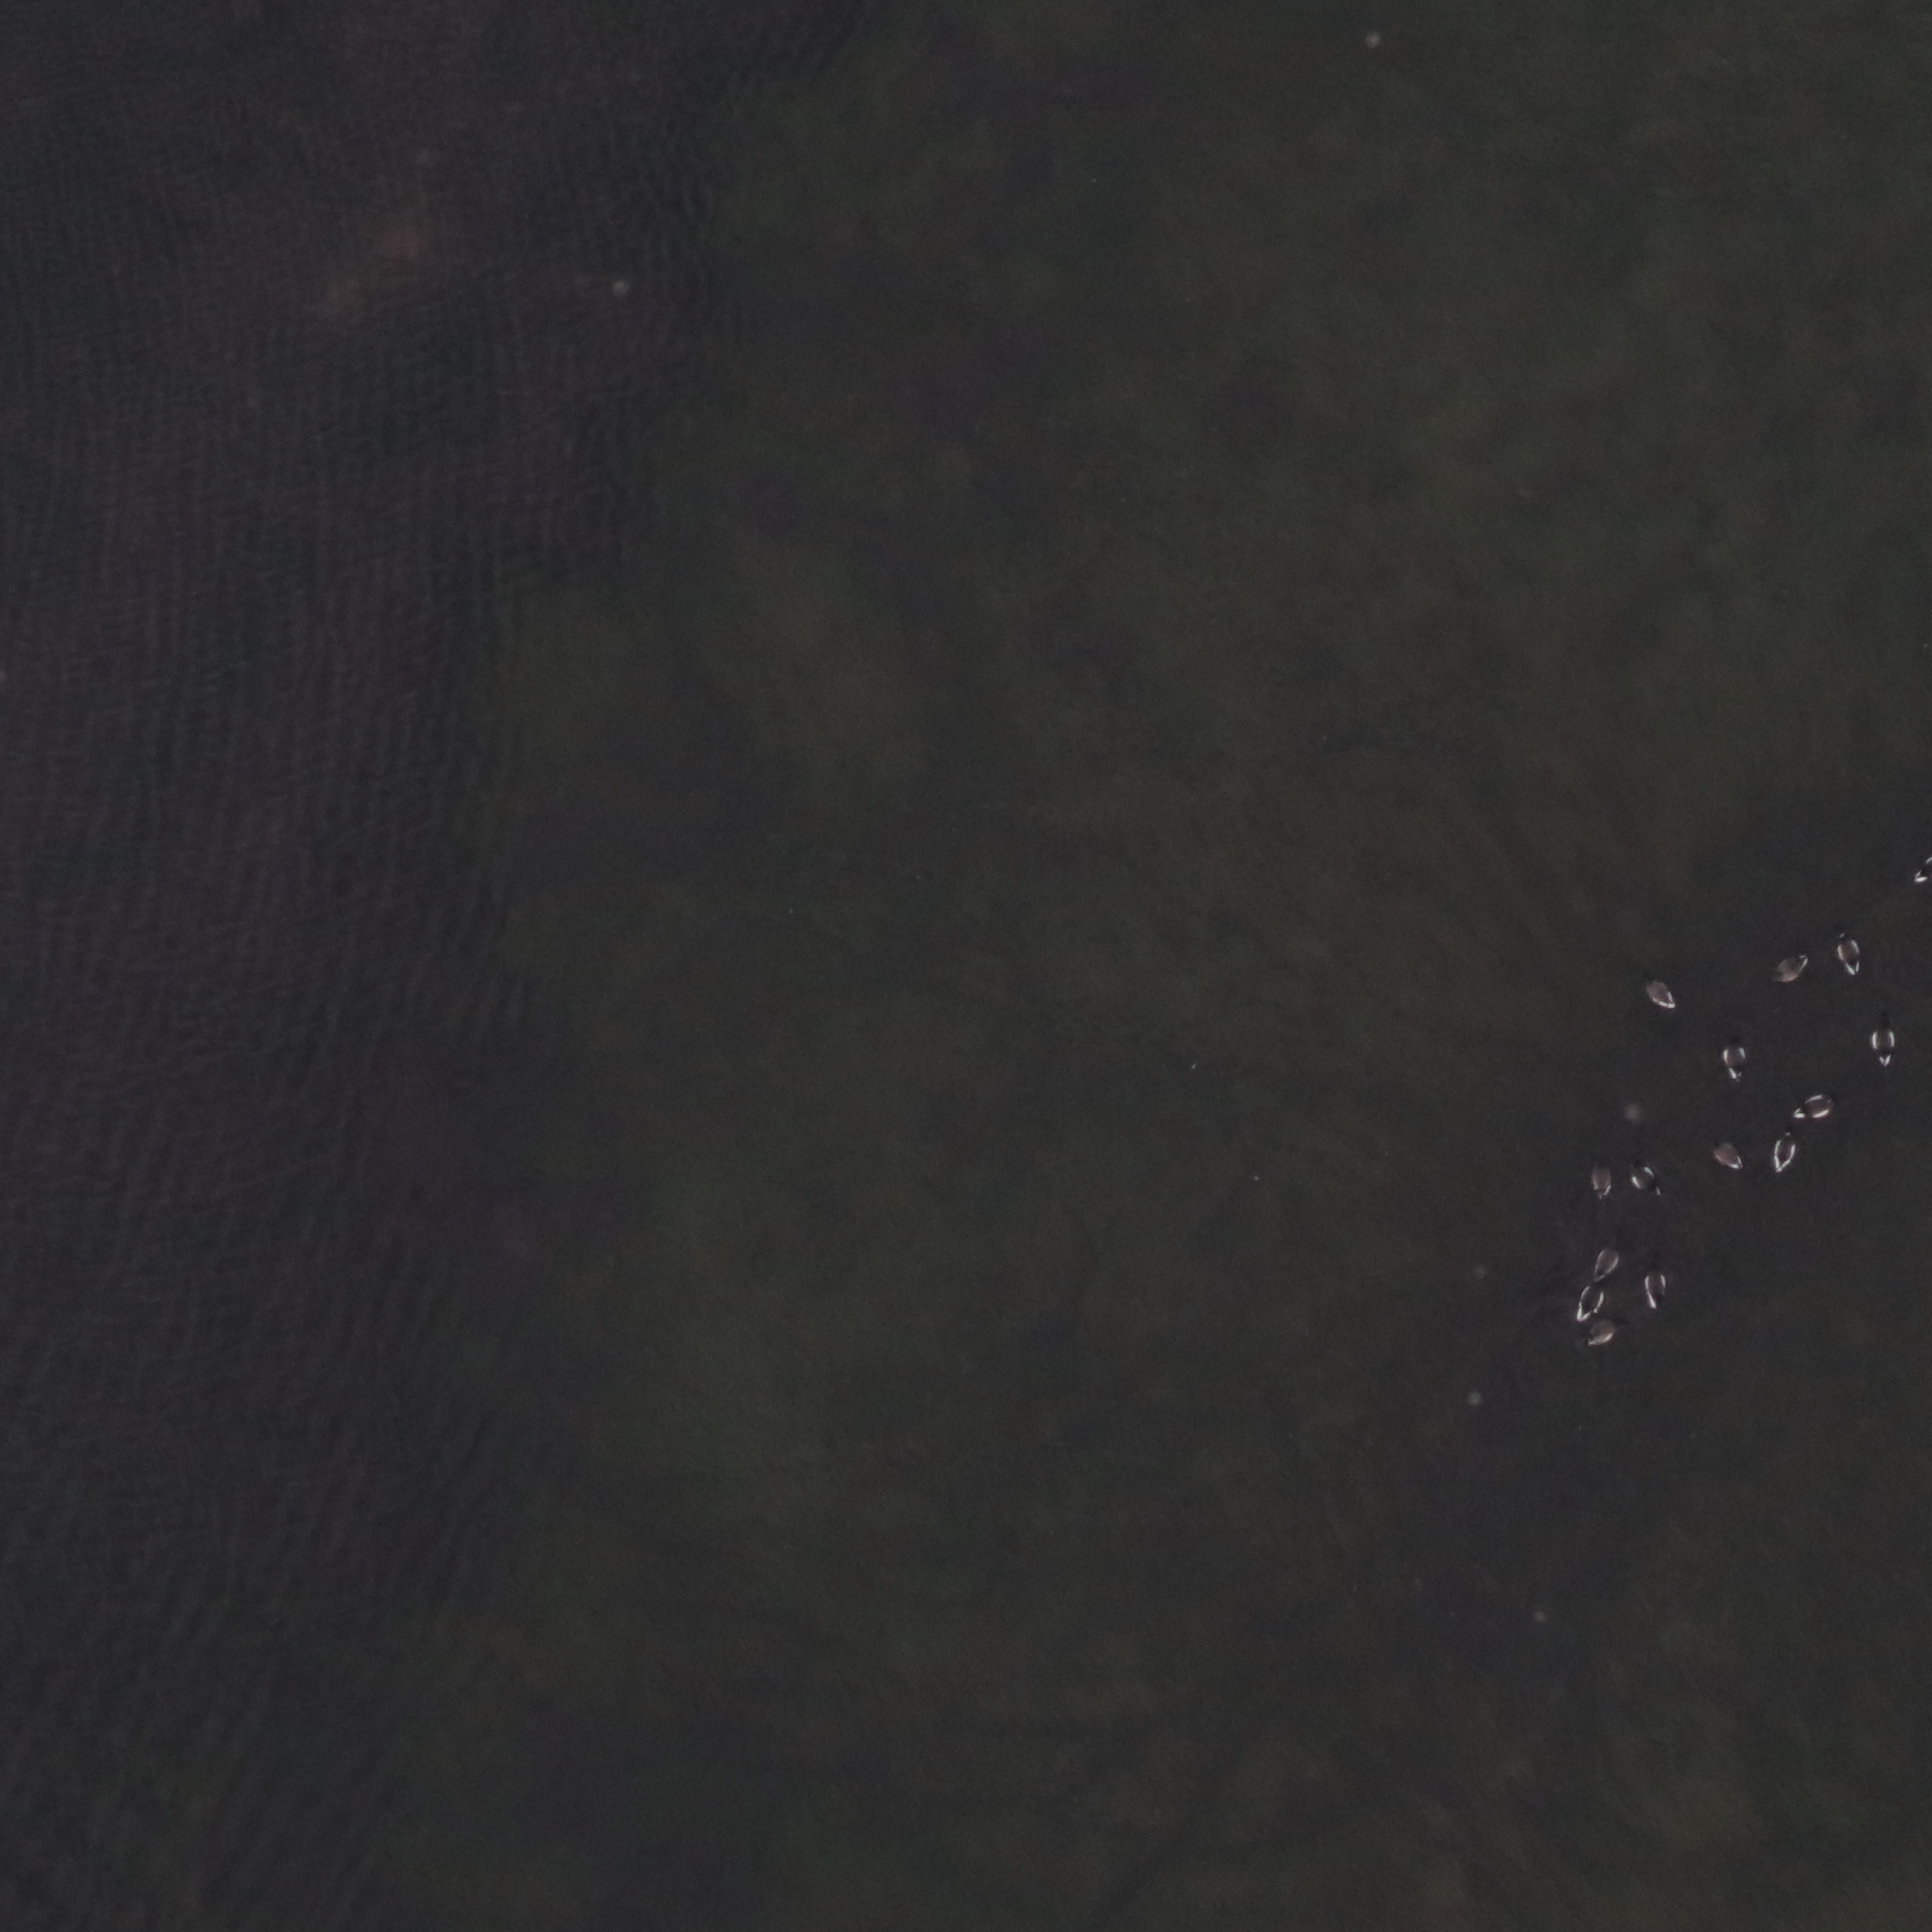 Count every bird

14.